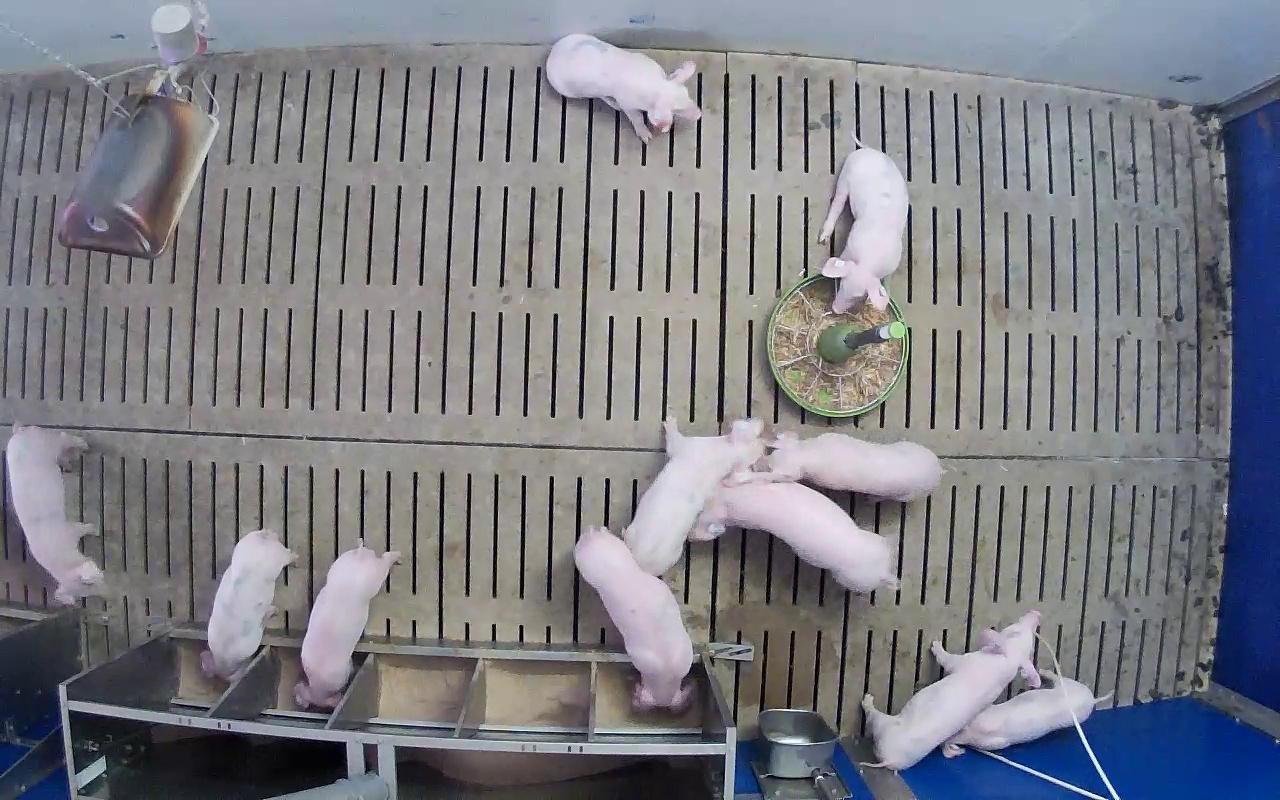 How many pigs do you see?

11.